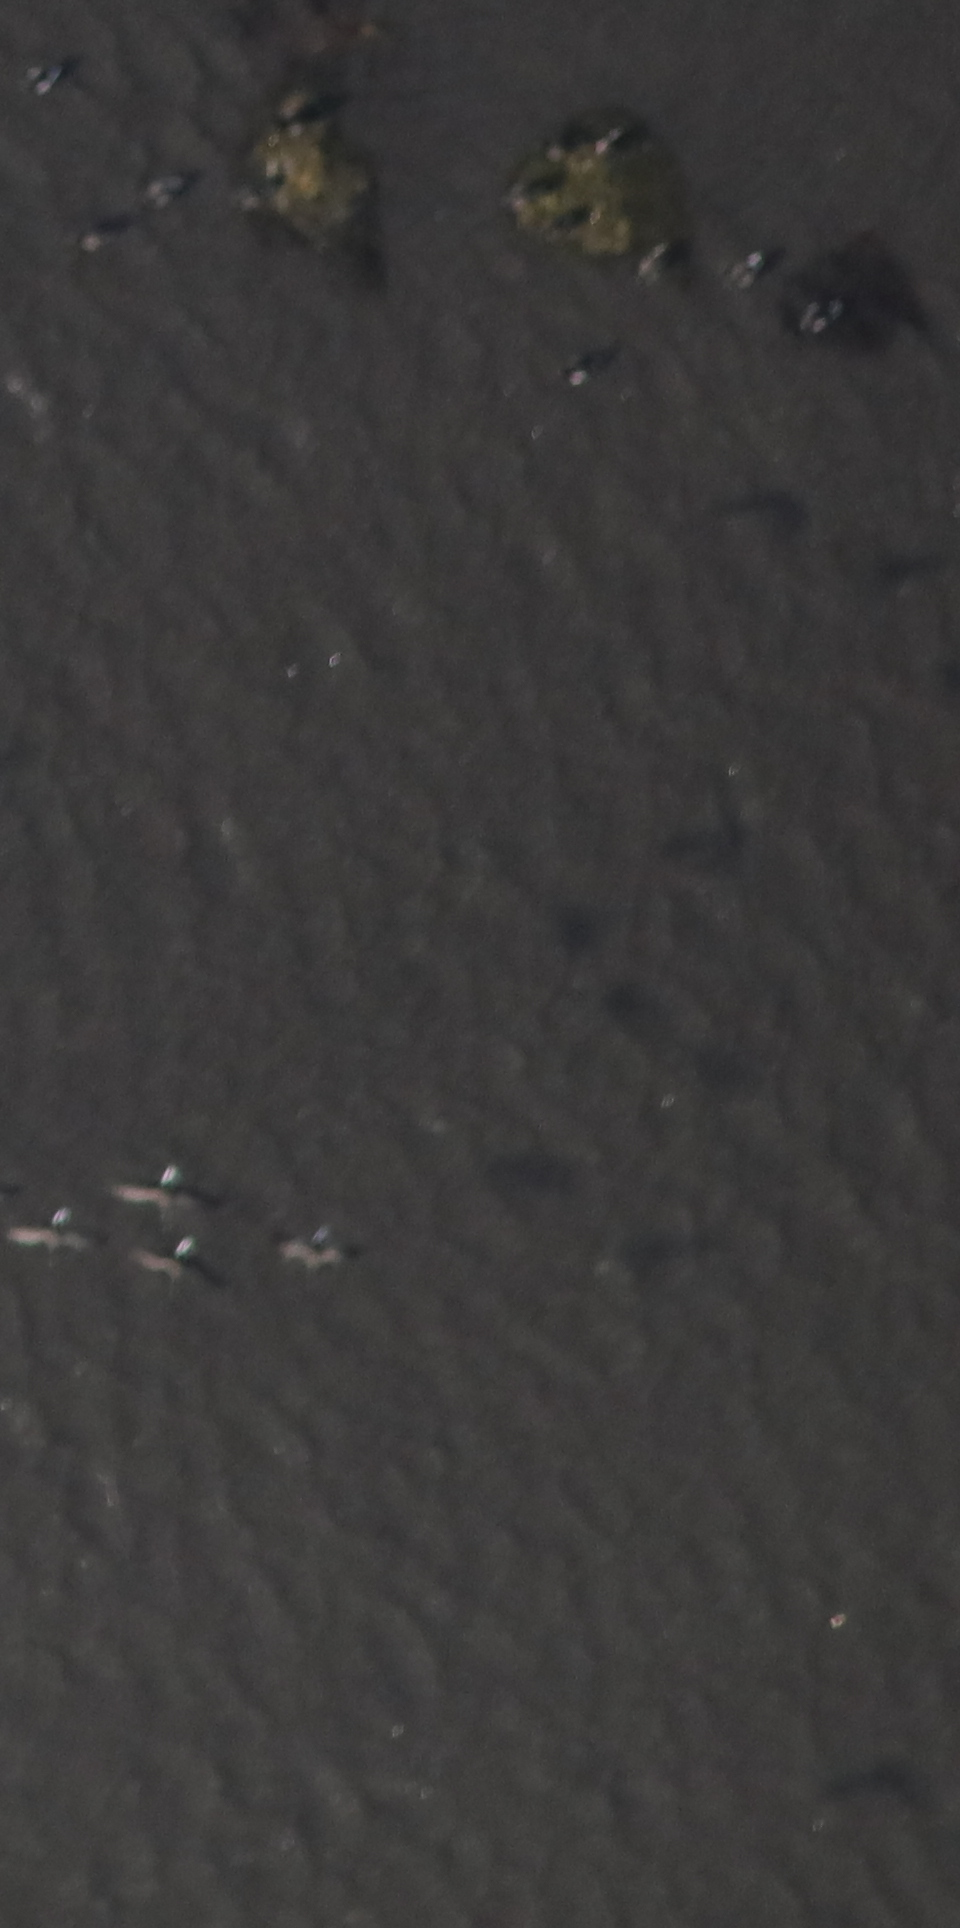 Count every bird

11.